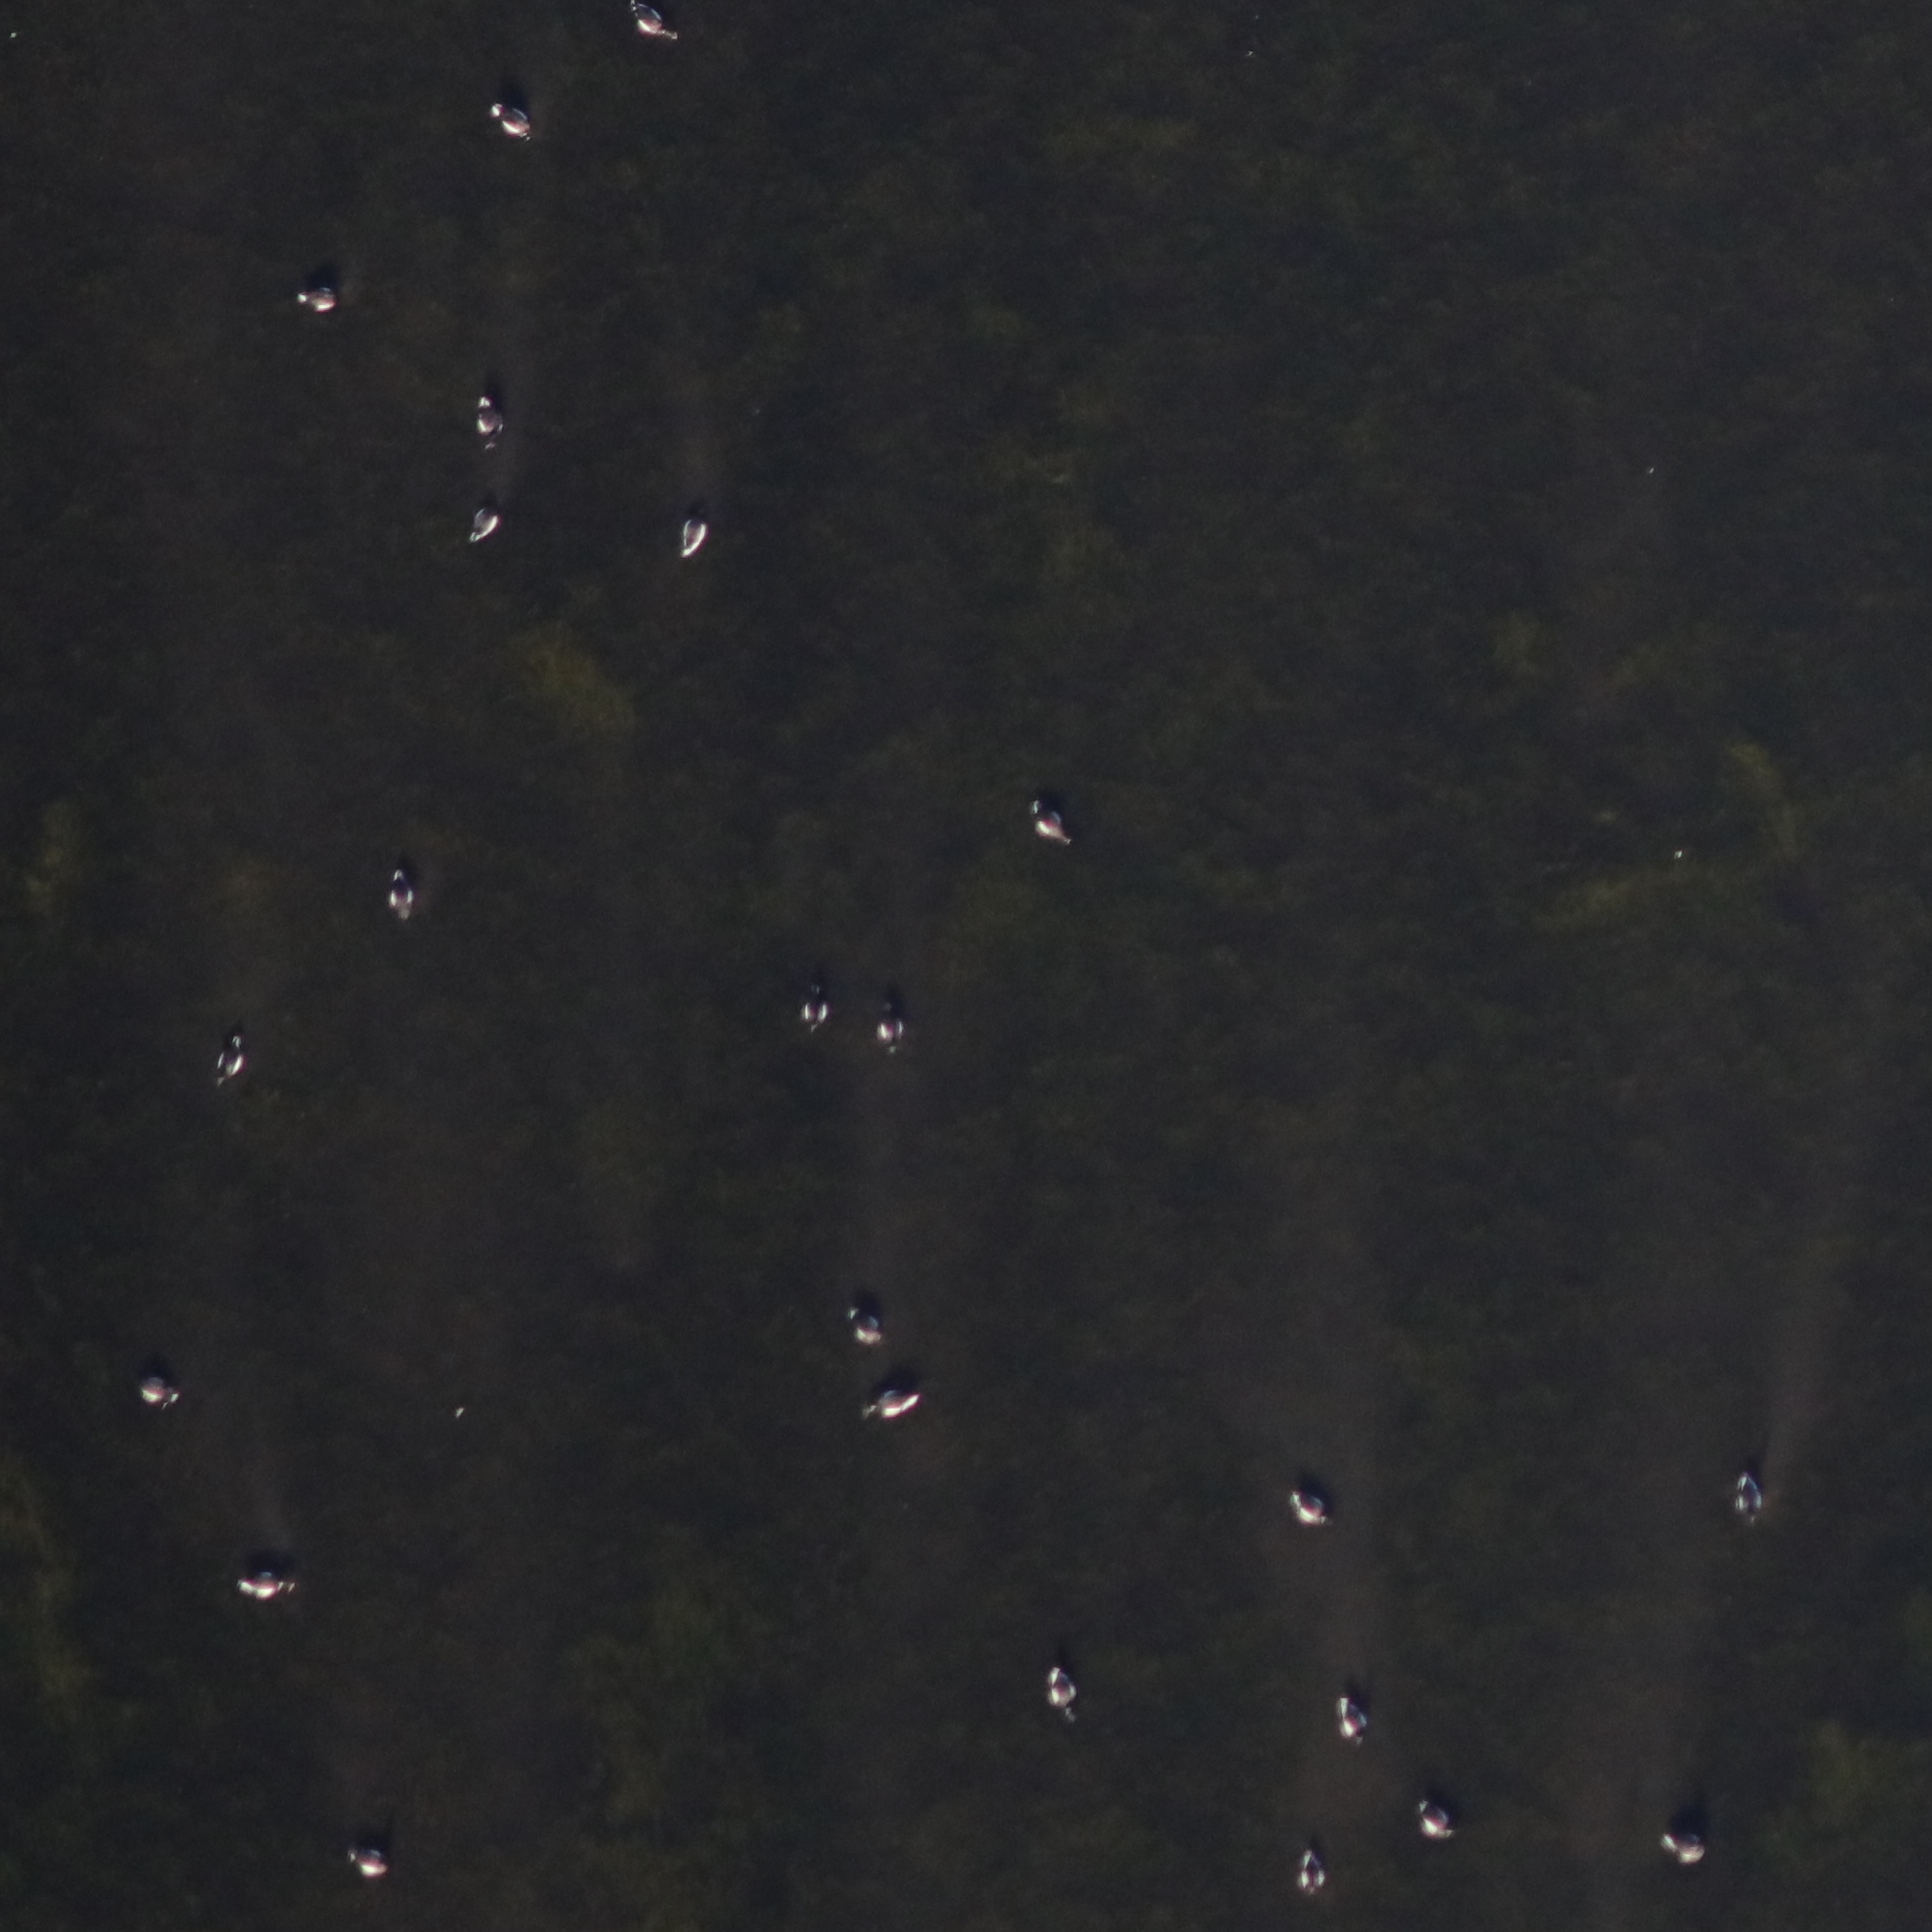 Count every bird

23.